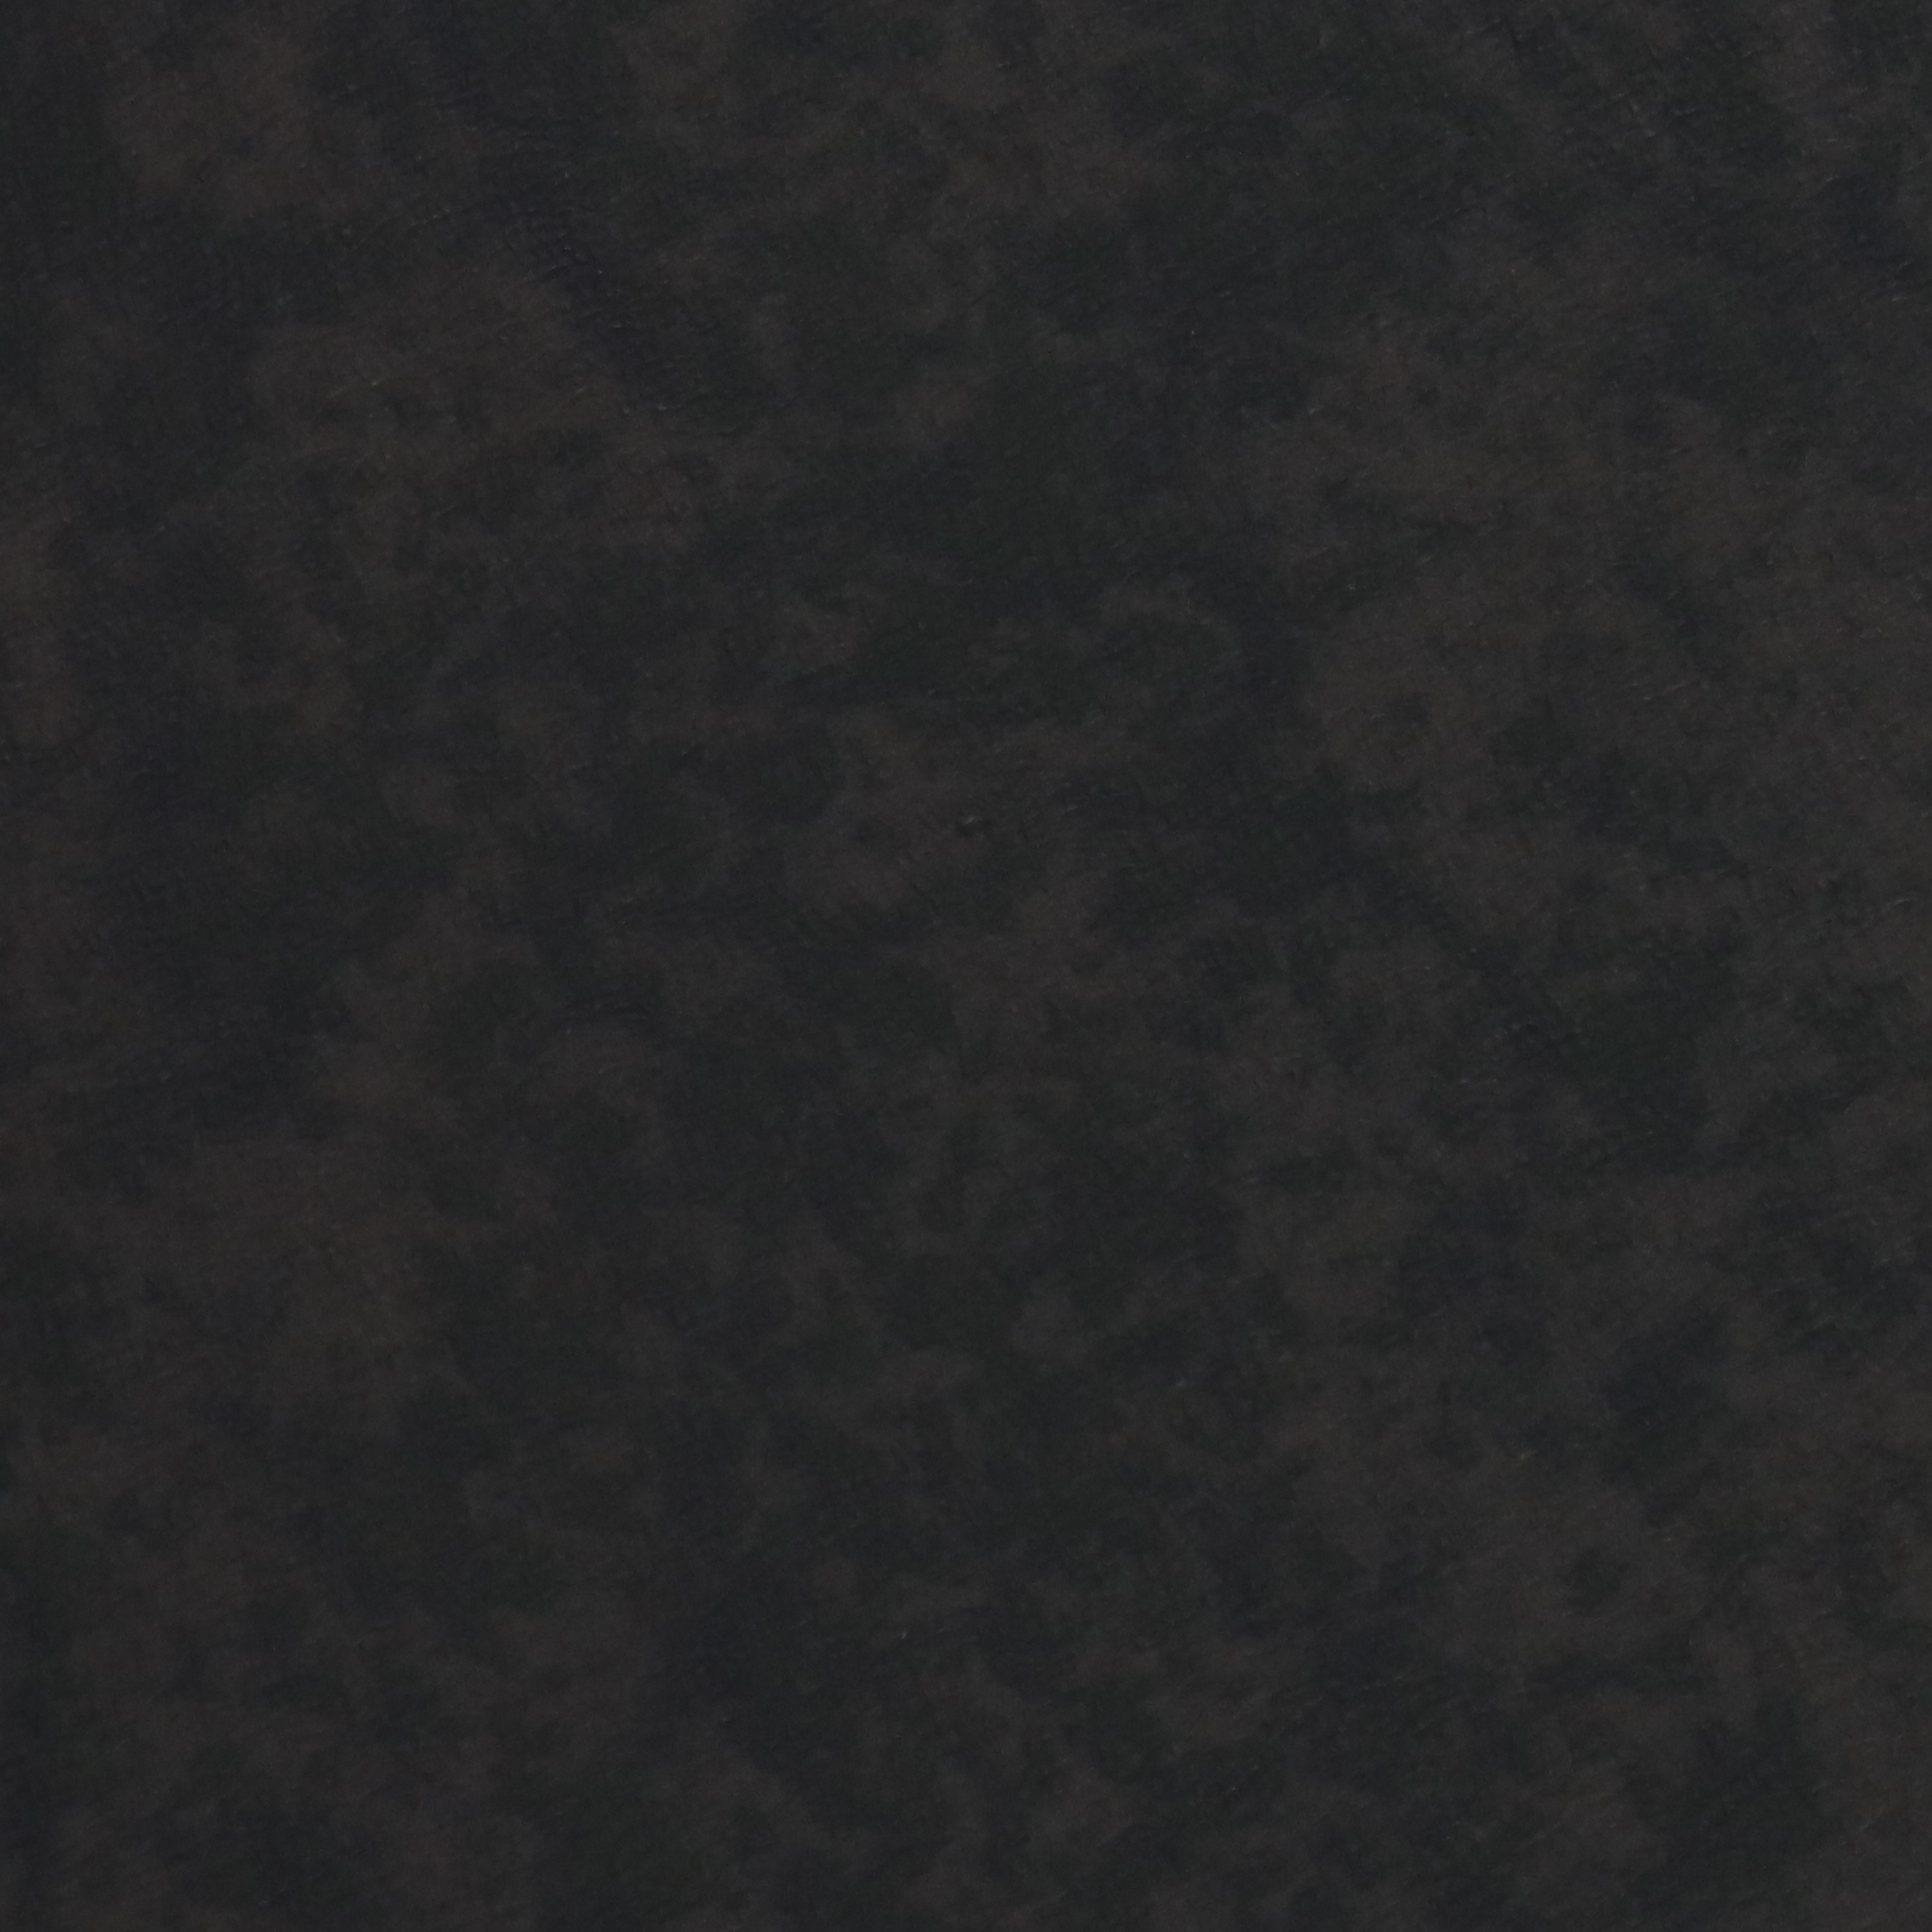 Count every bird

0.